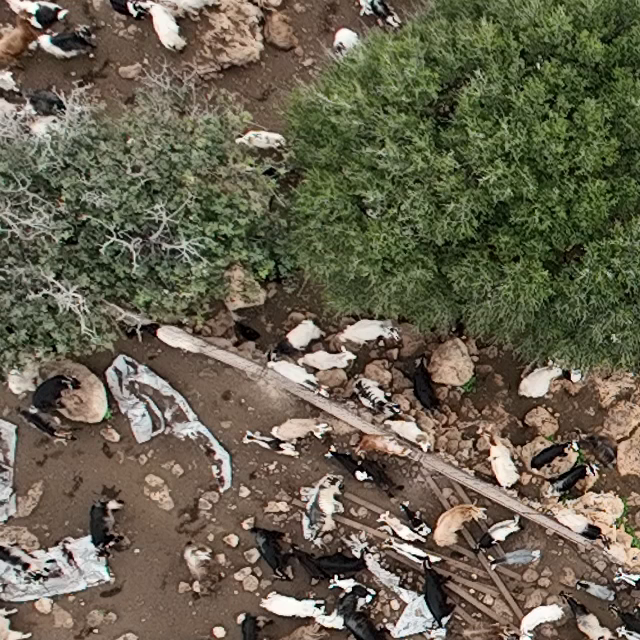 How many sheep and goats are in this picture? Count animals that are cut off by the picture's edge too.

61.